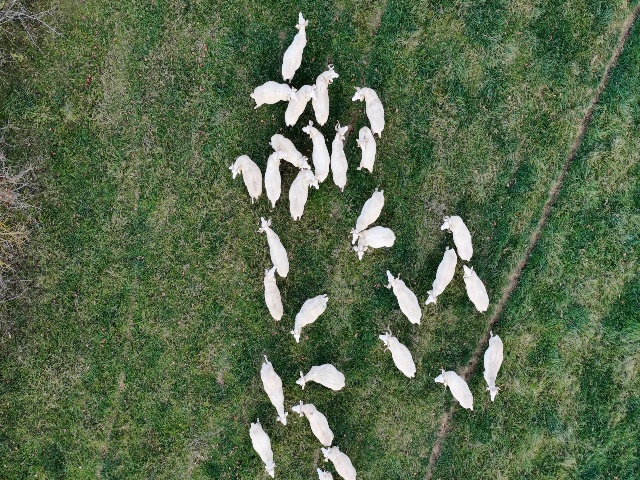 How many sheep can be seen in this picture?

30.